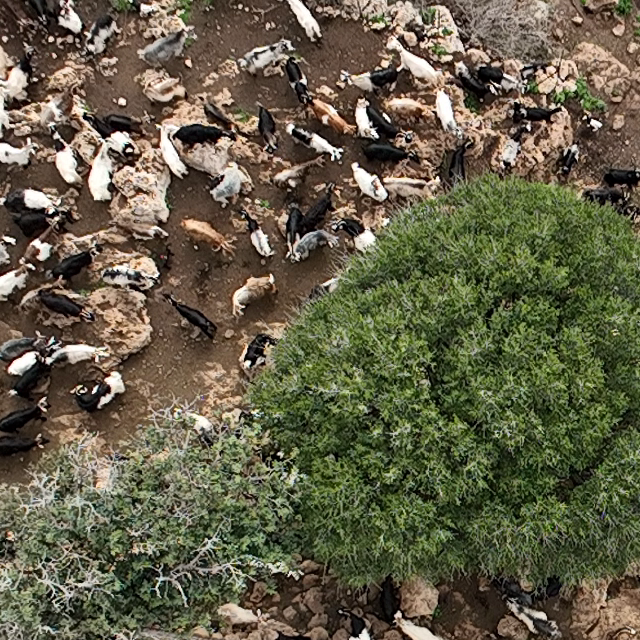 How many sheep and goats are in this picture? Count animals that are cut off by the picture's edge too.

83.